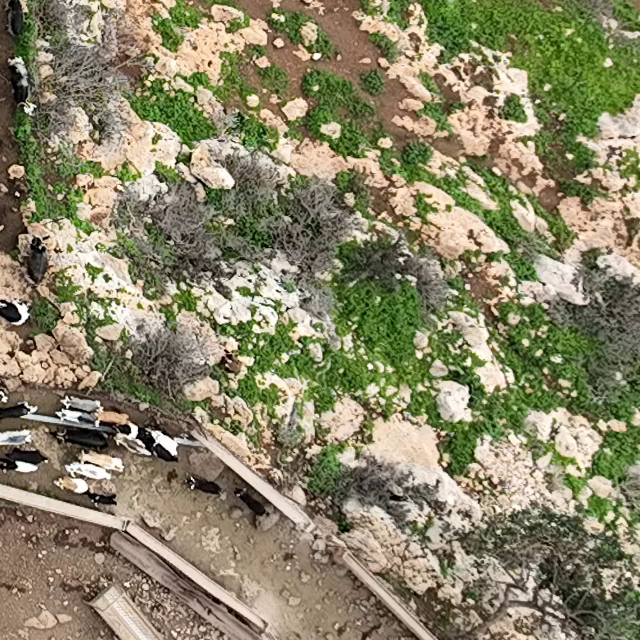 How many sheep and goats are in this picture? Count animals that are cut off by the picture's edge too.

23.